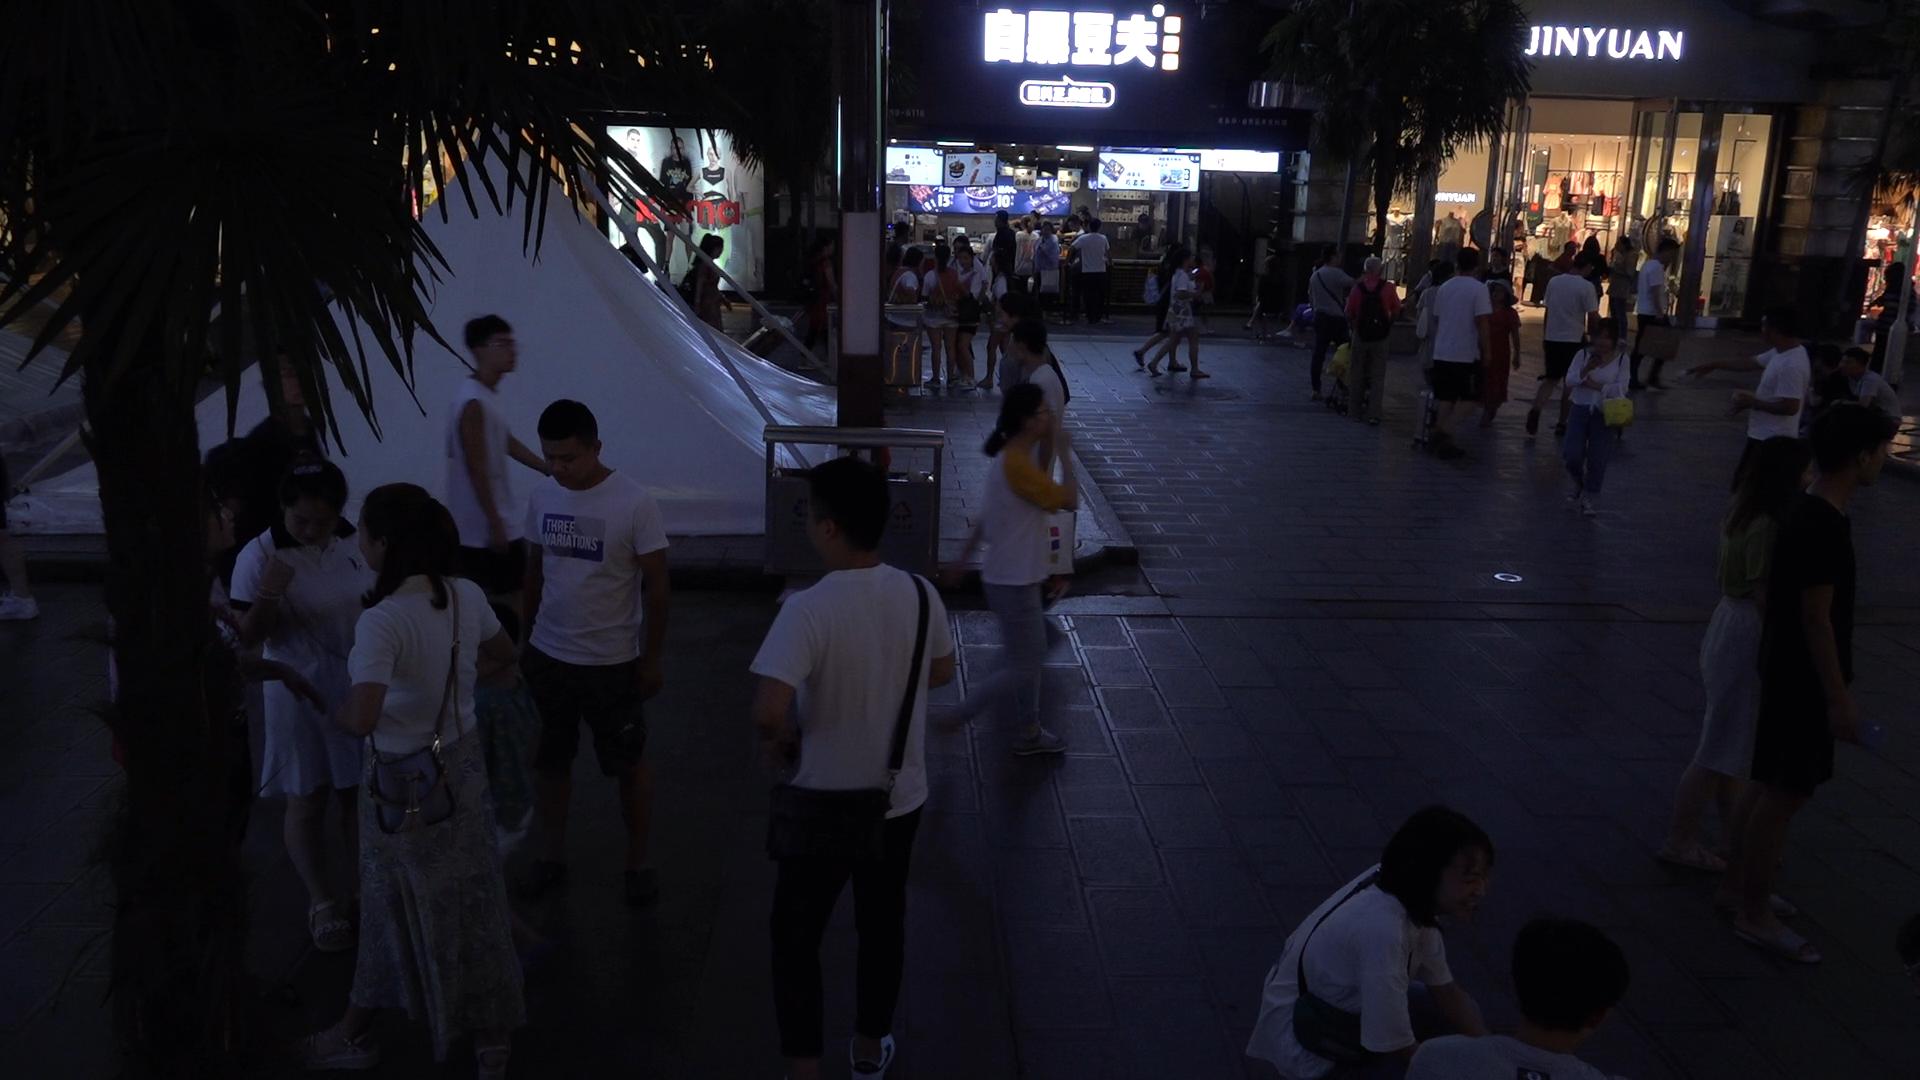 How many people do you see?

48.